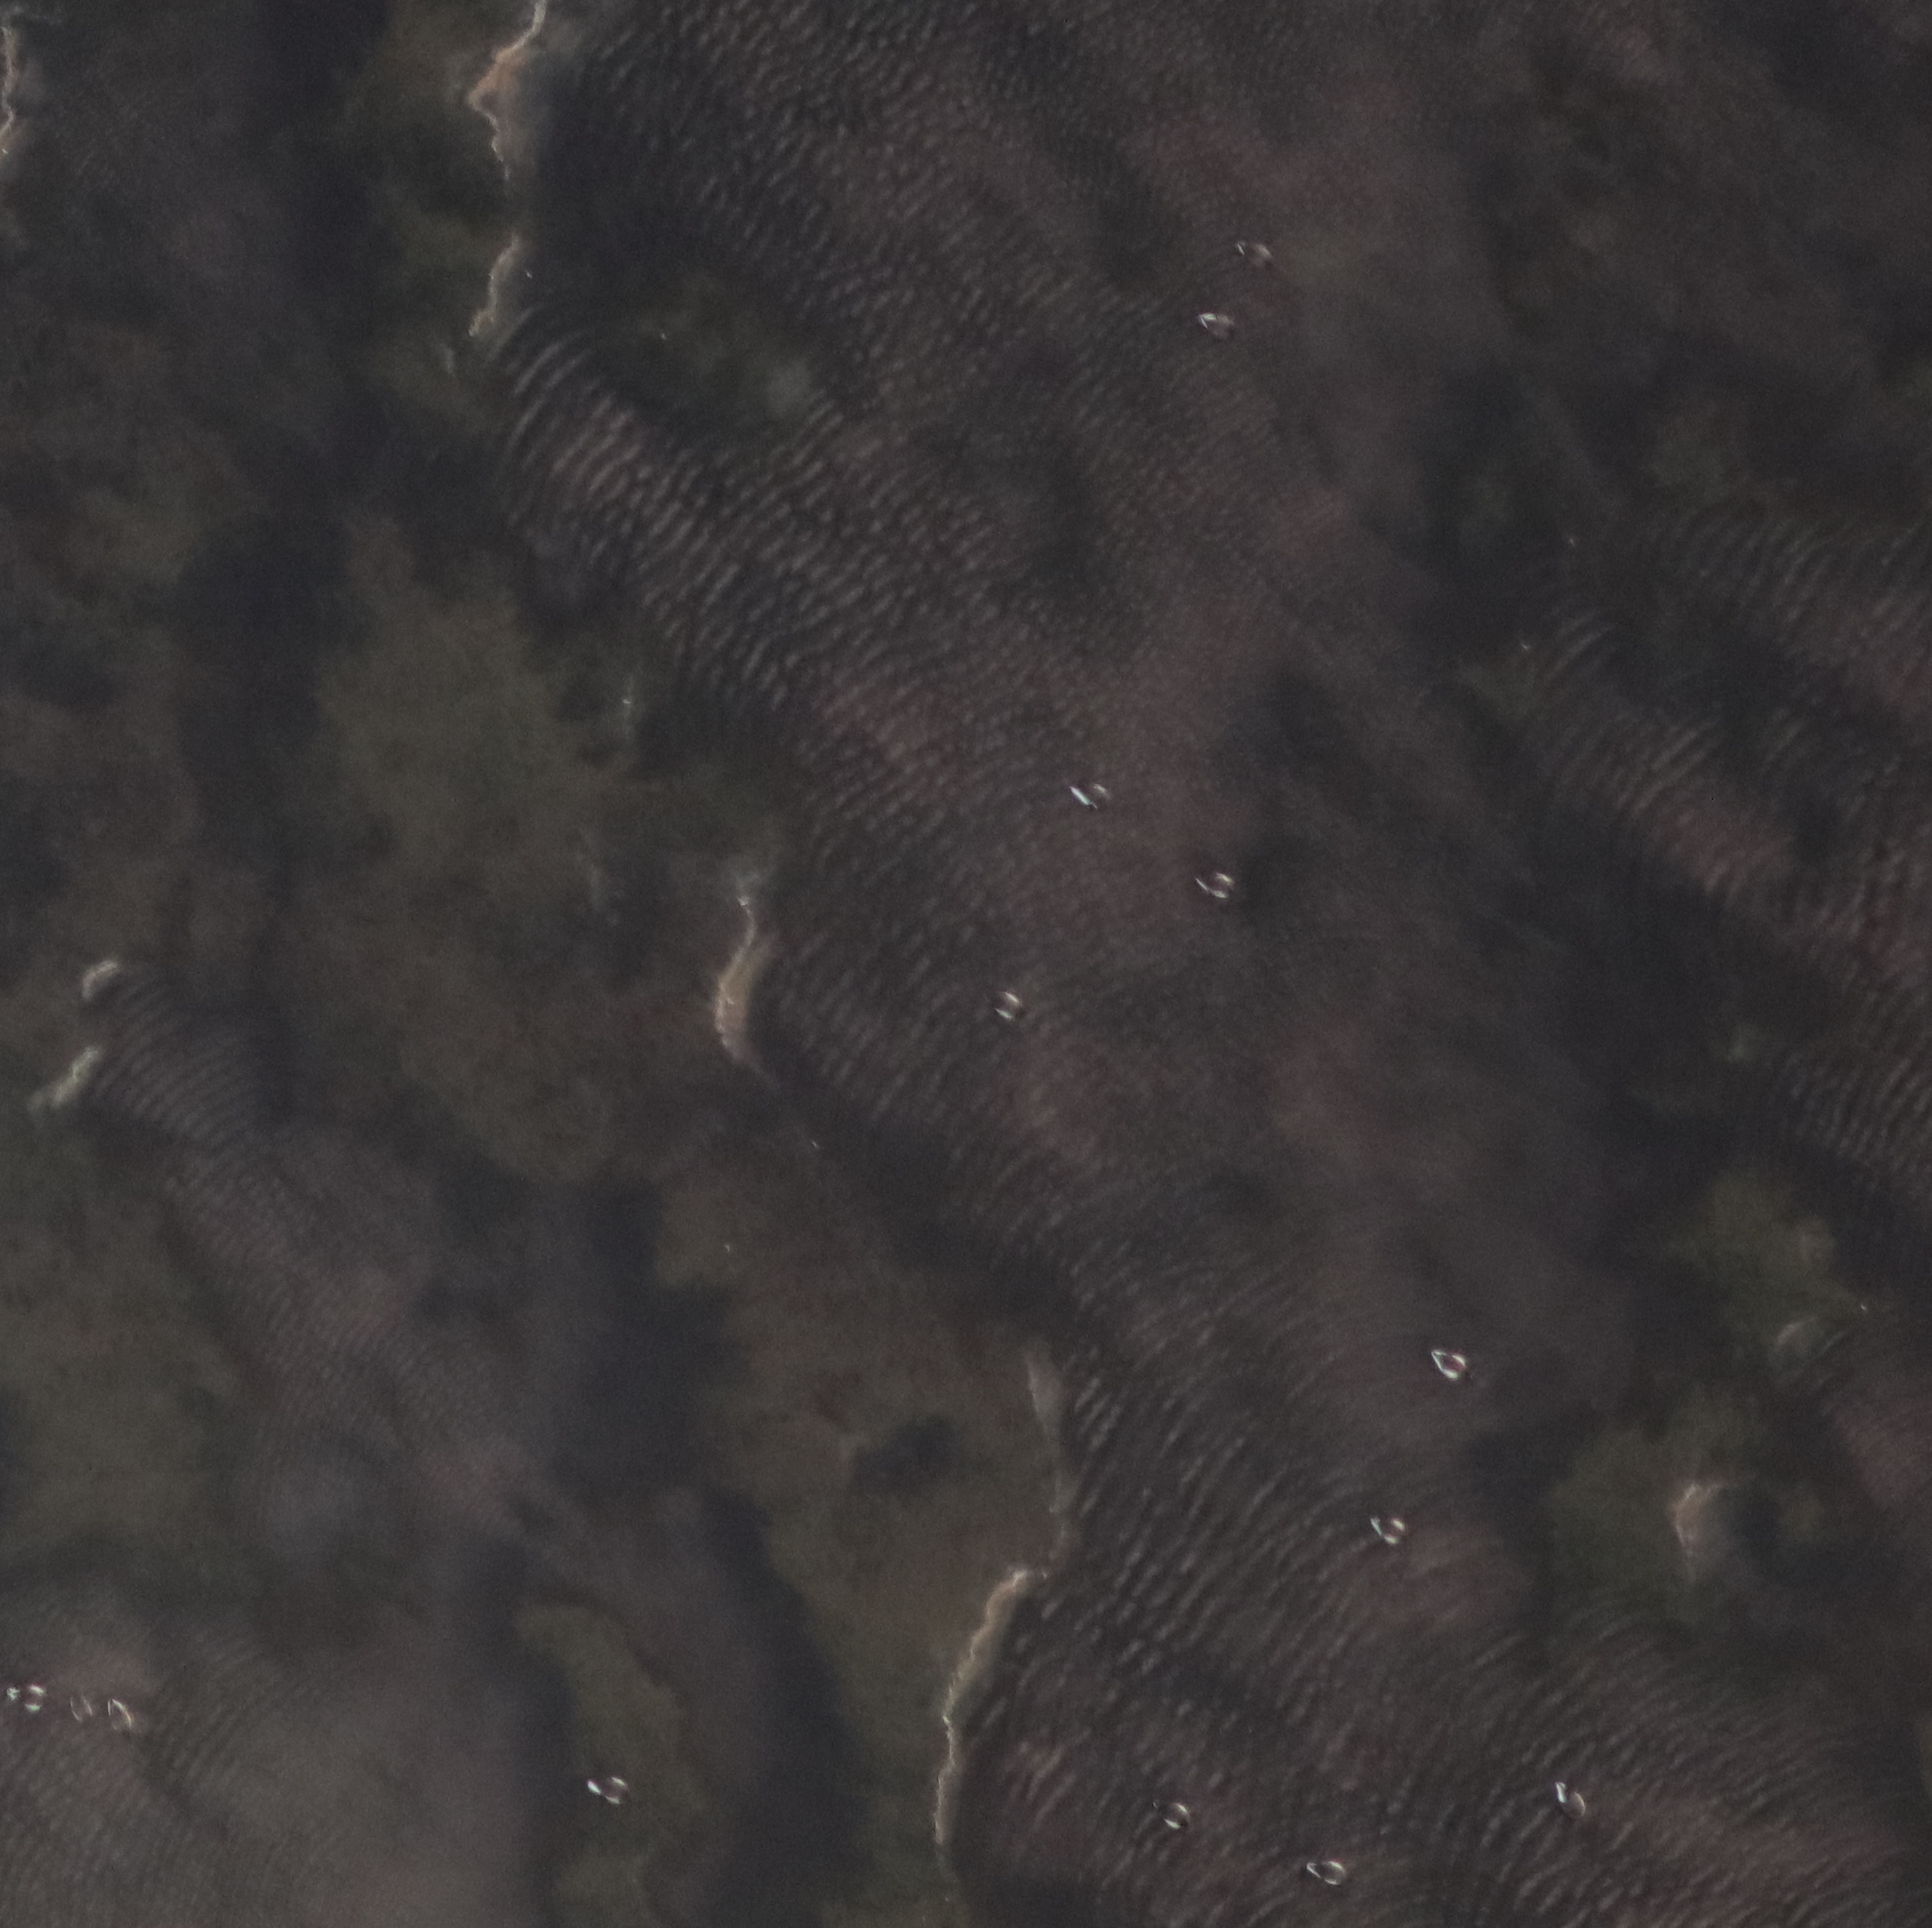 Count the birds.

12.